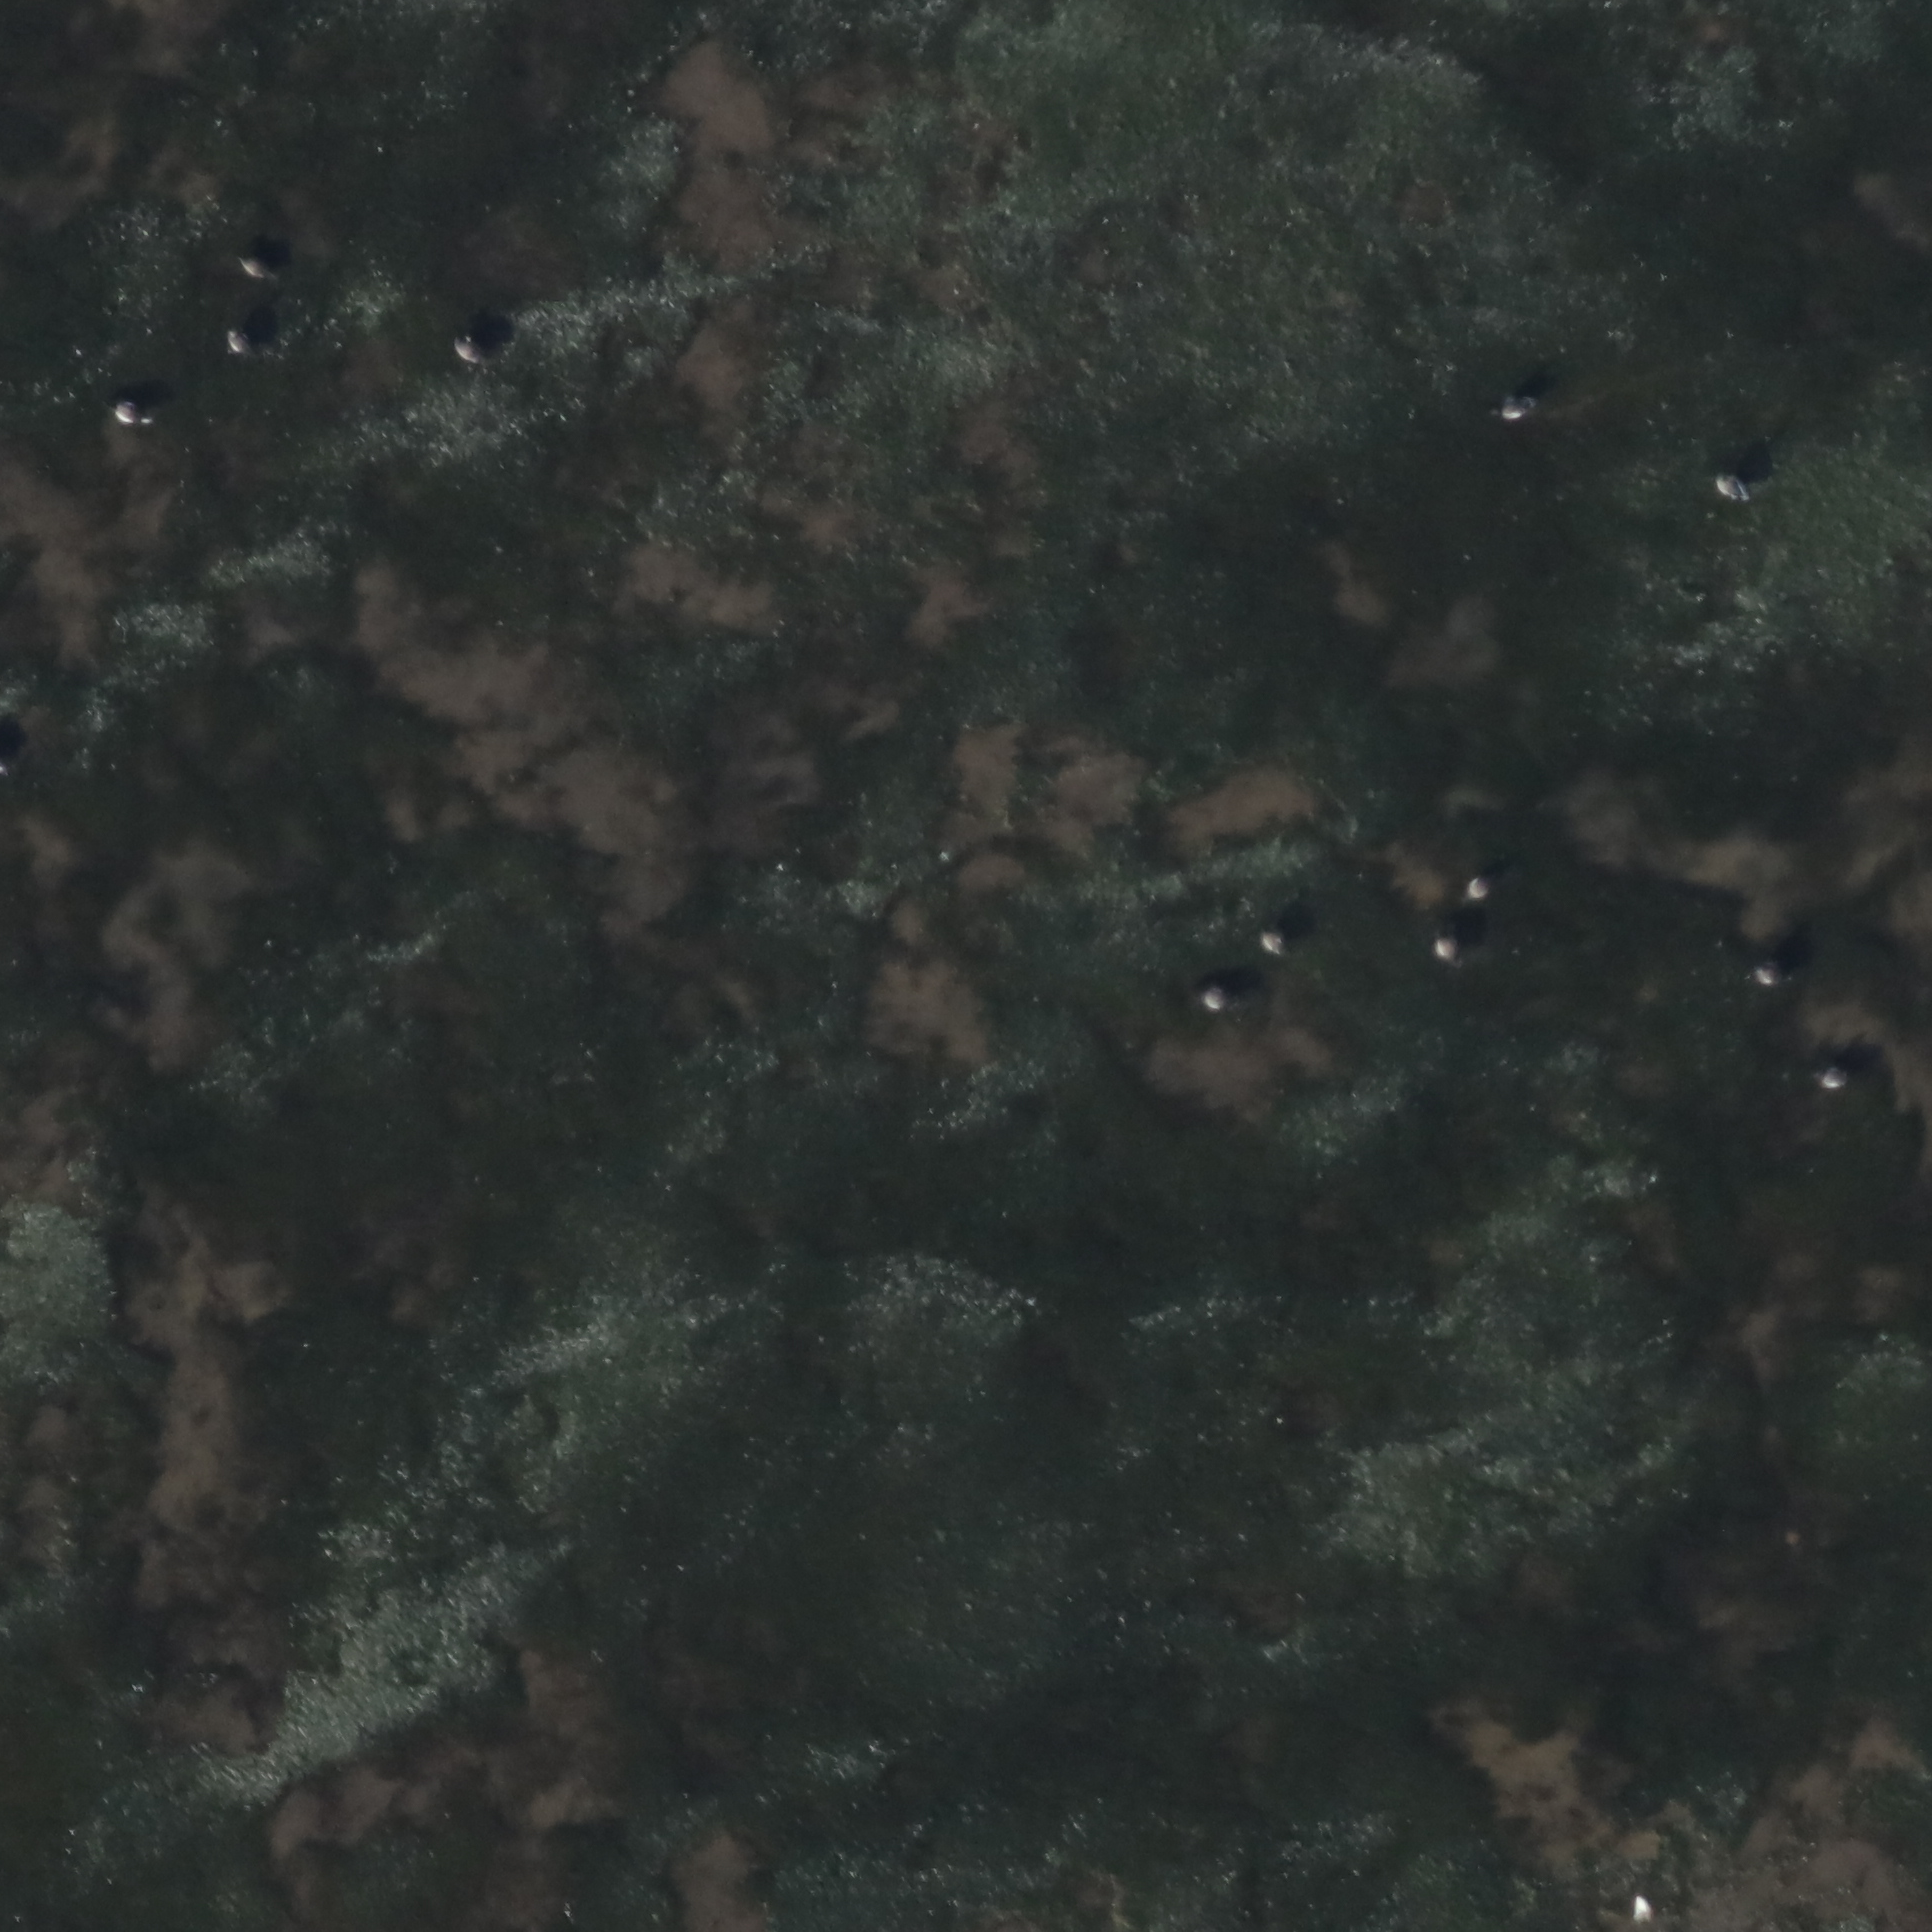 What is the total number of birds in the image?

12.